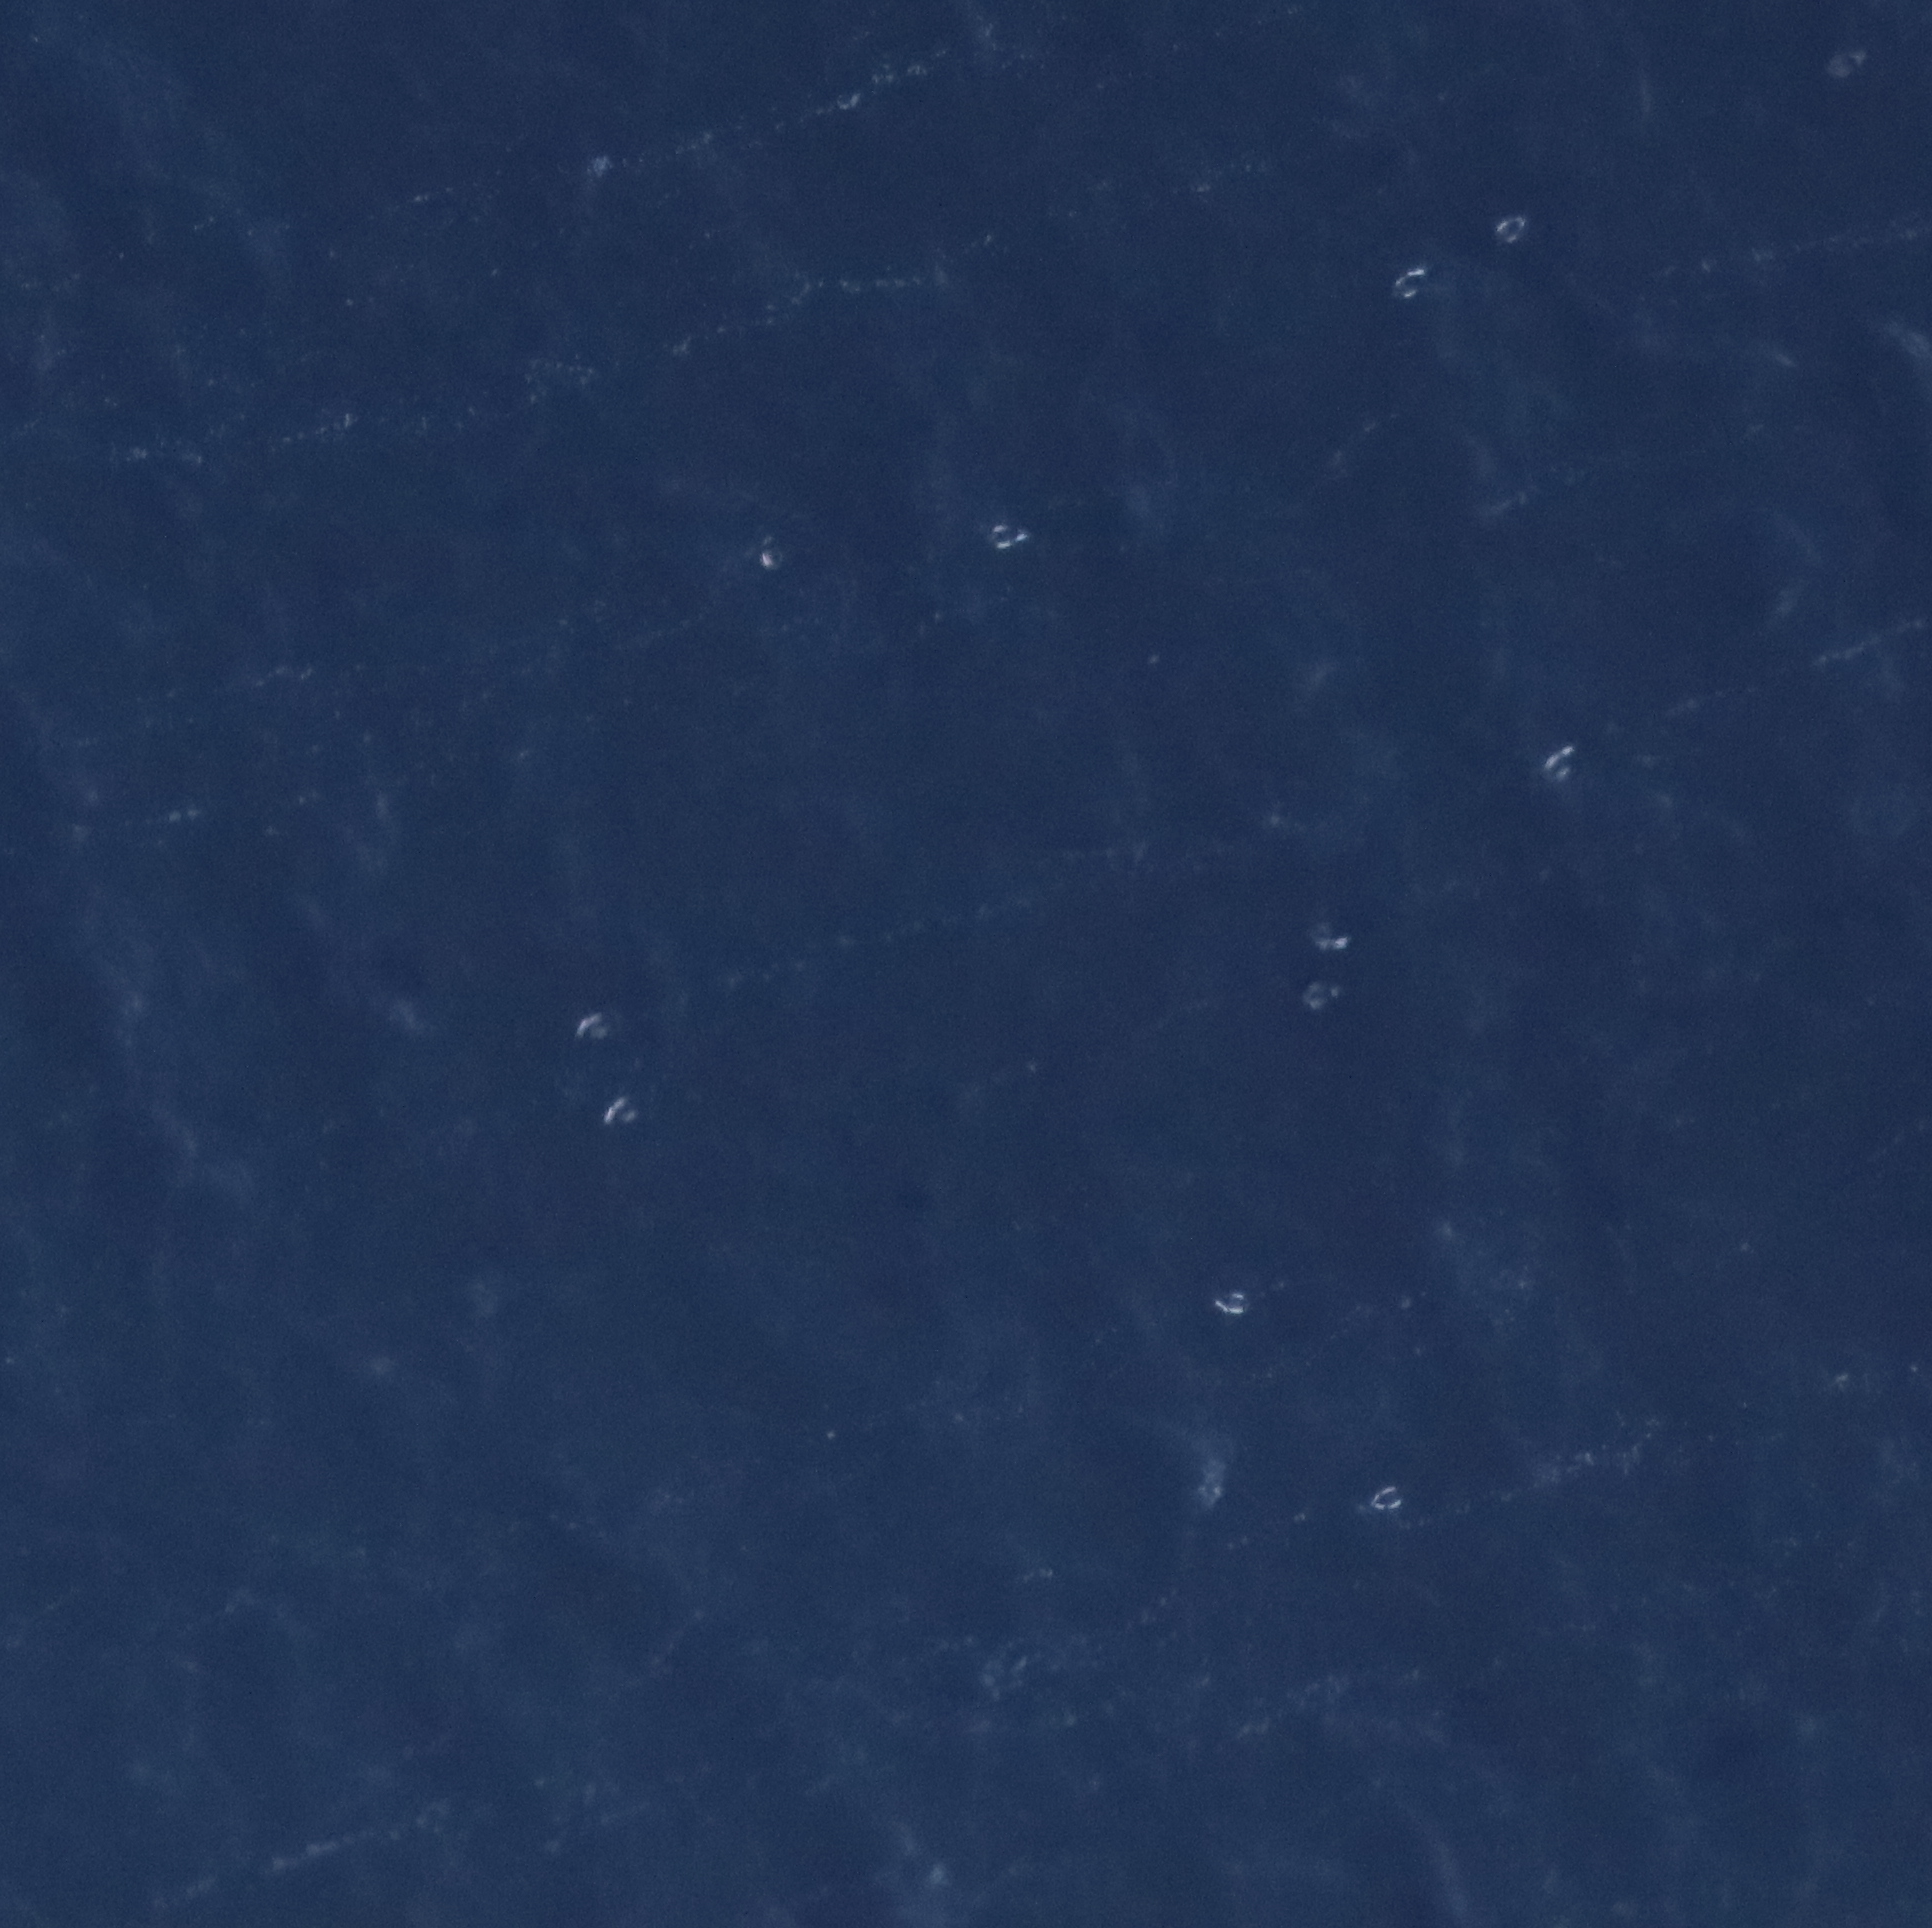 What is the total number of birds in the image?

12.